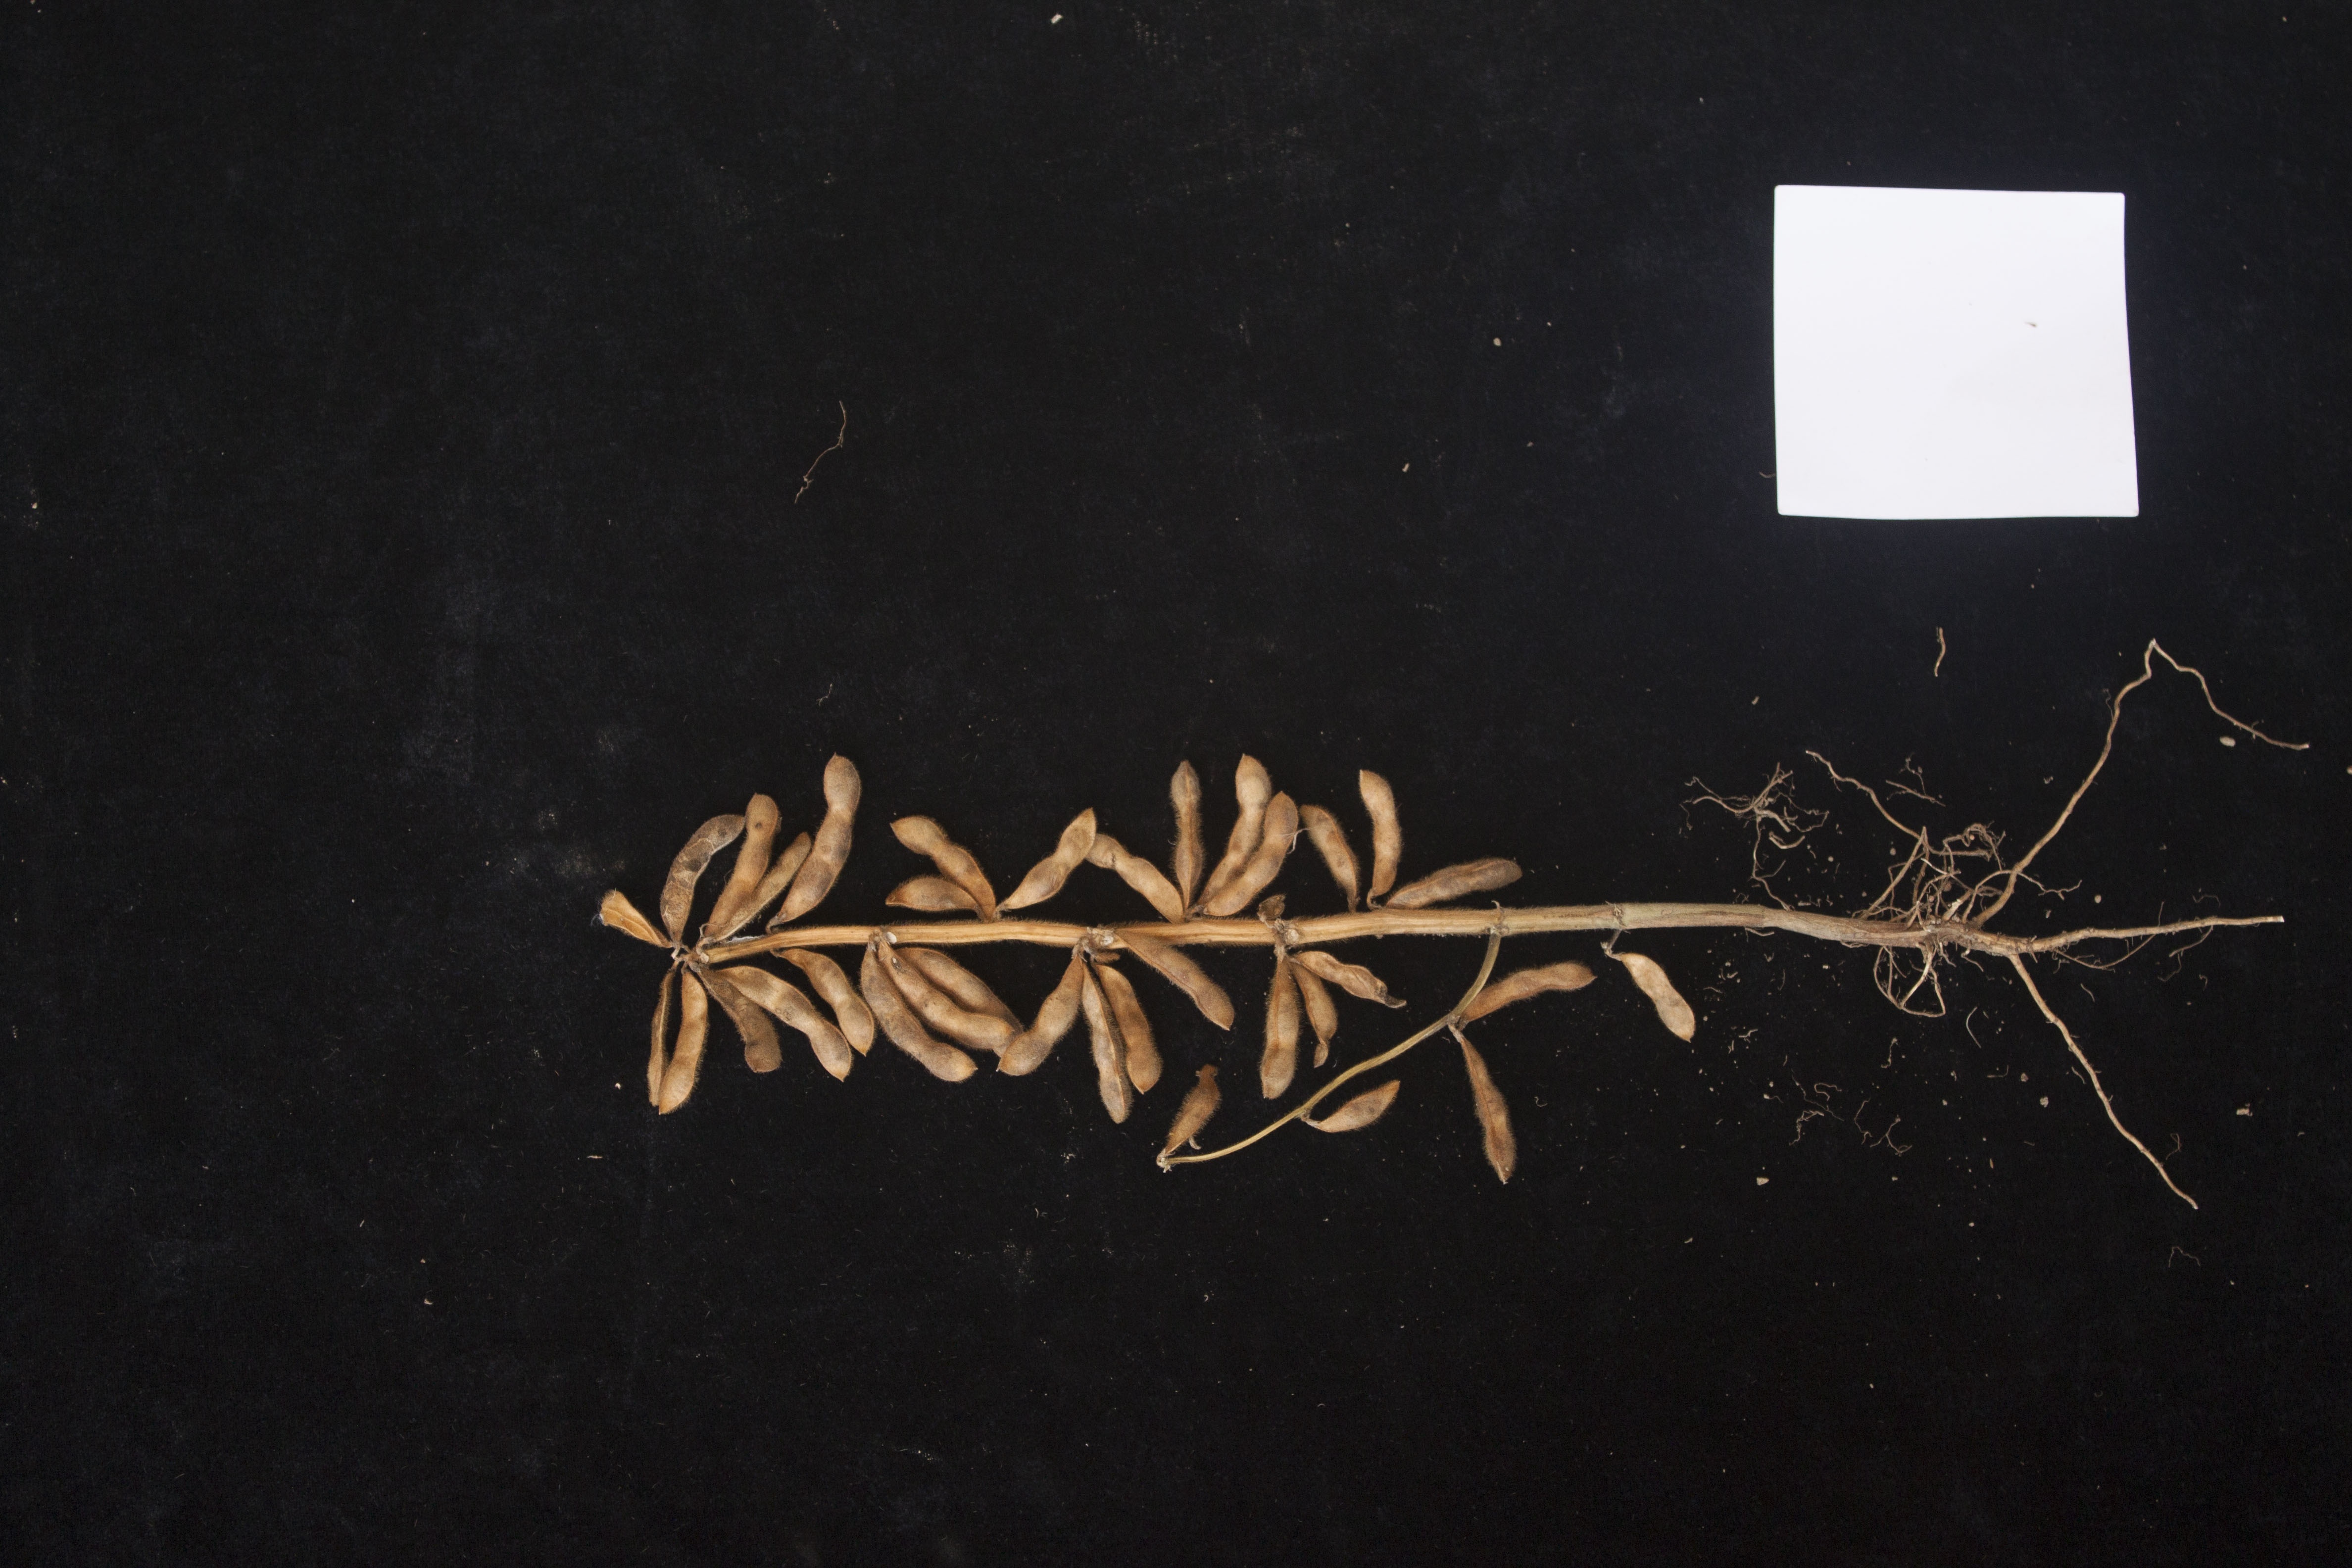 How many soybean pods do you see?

35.